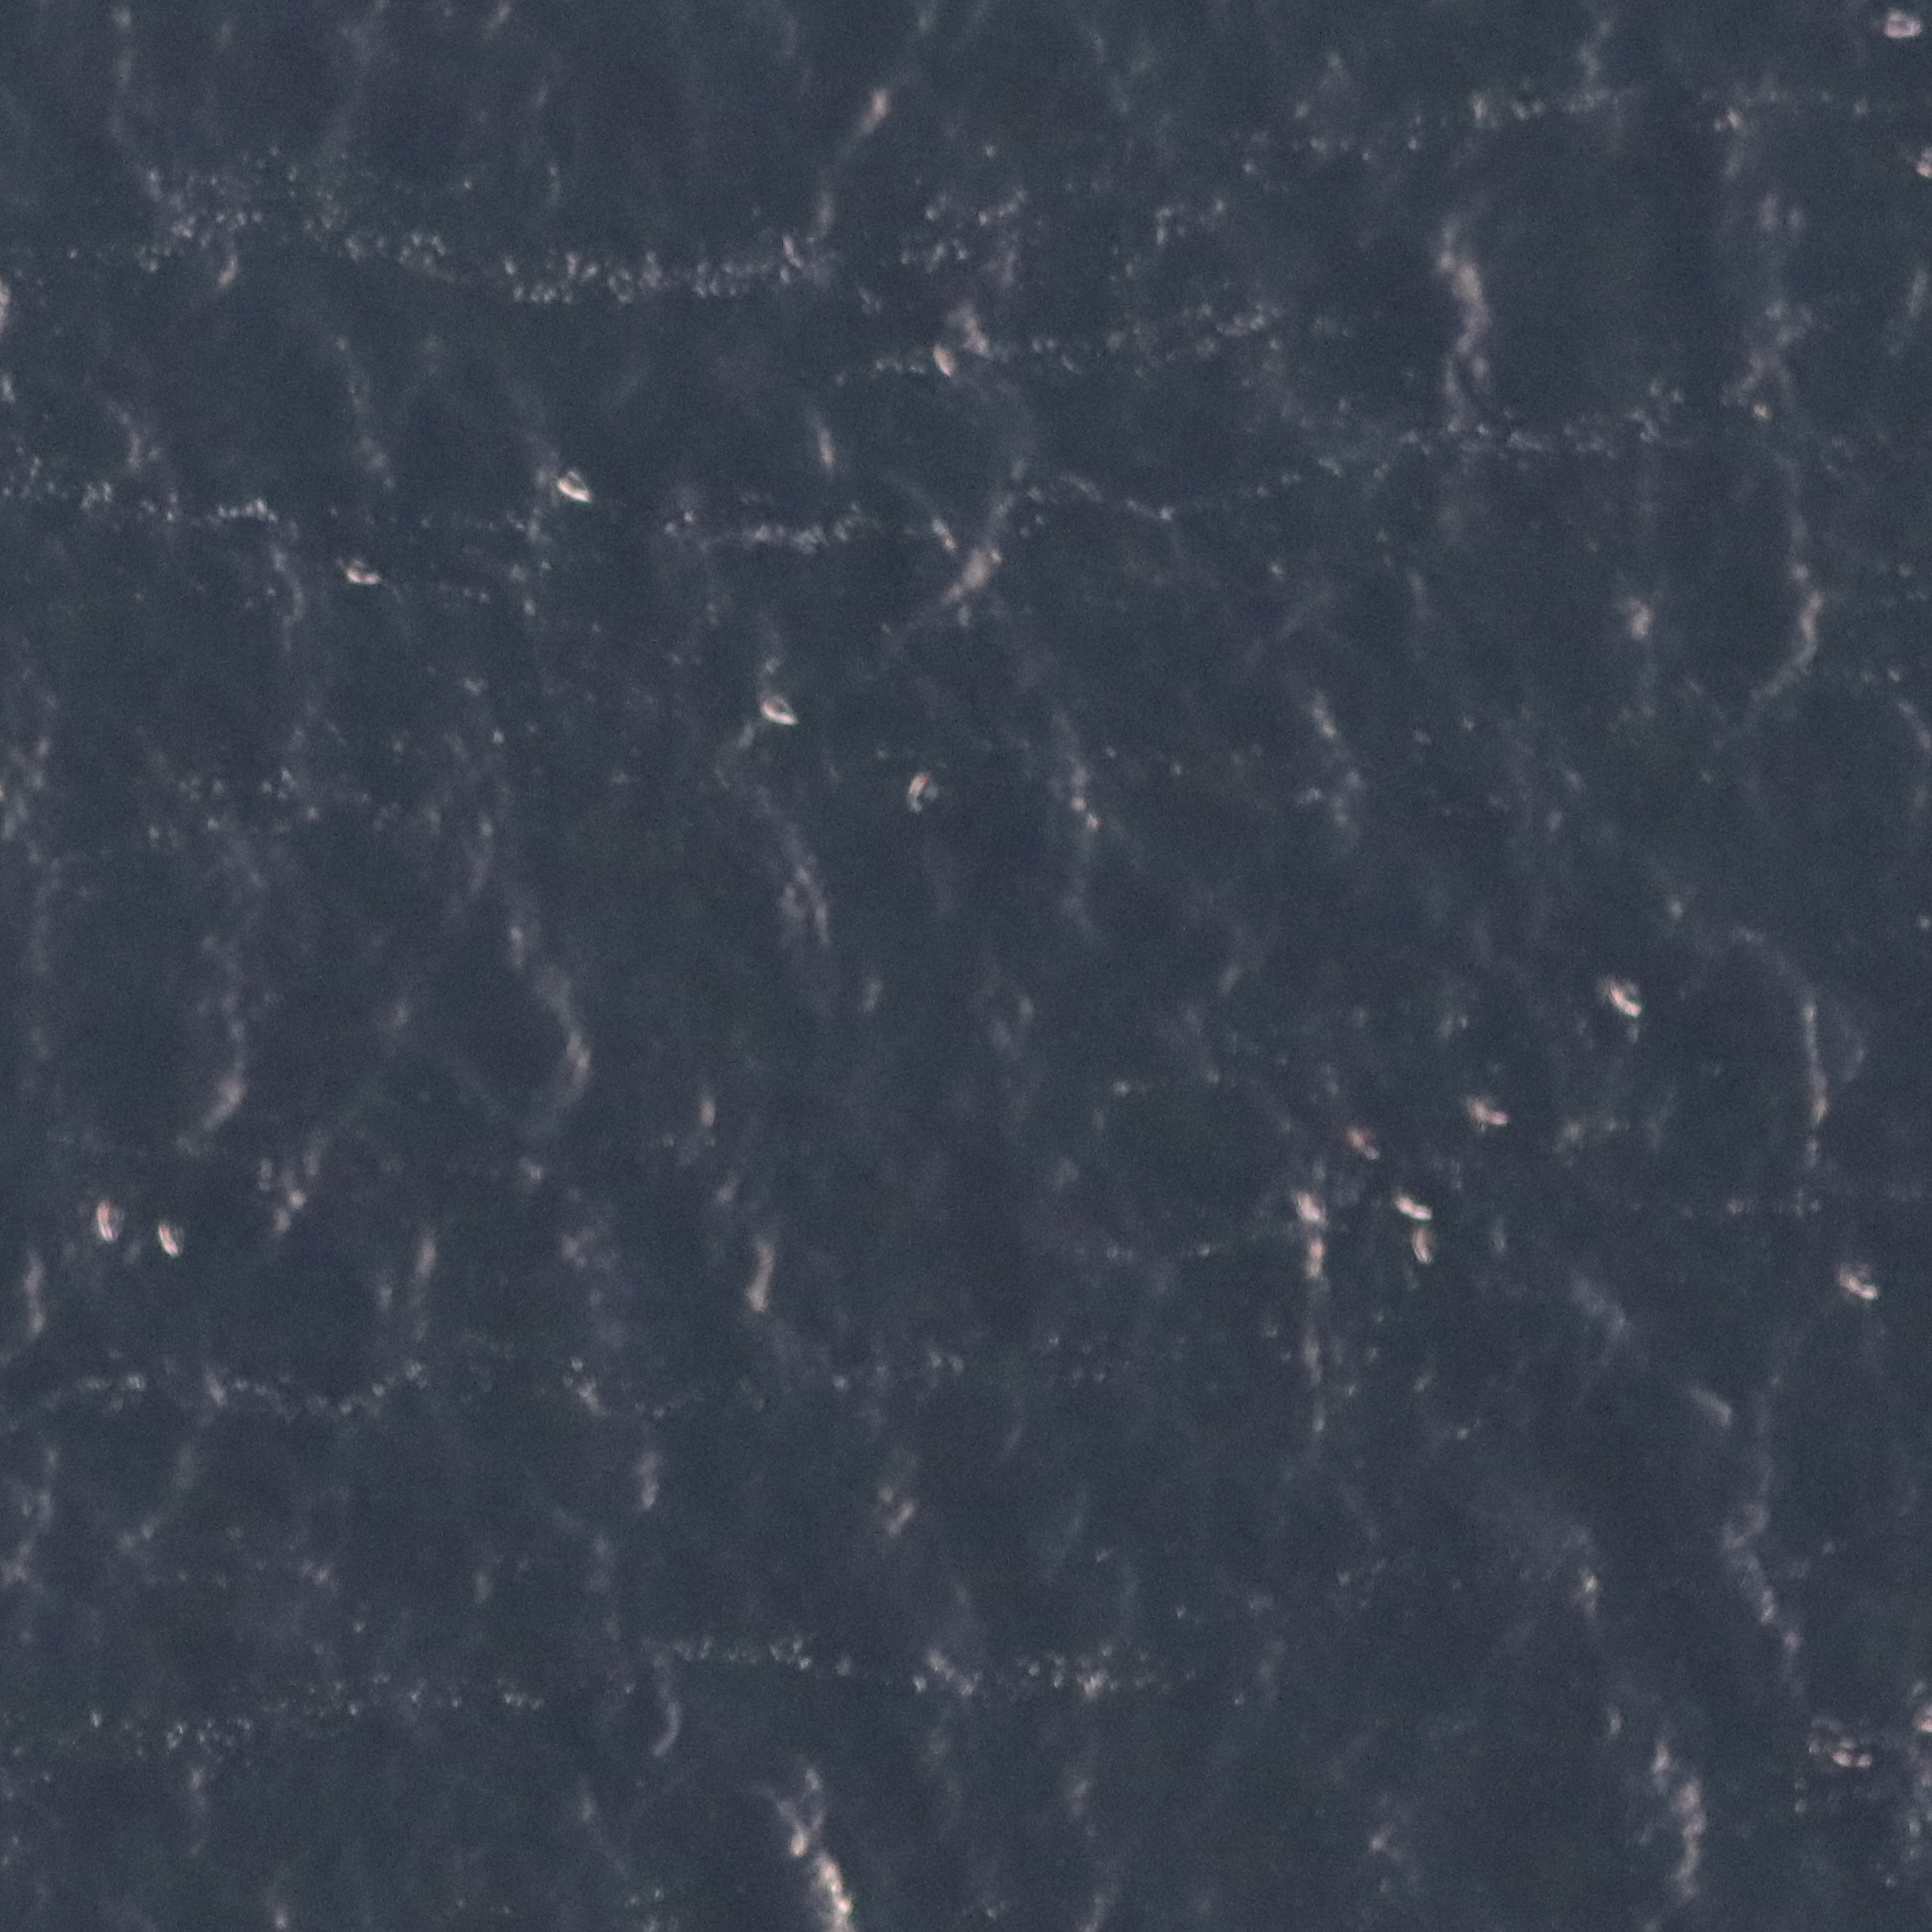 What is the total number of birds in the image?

17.